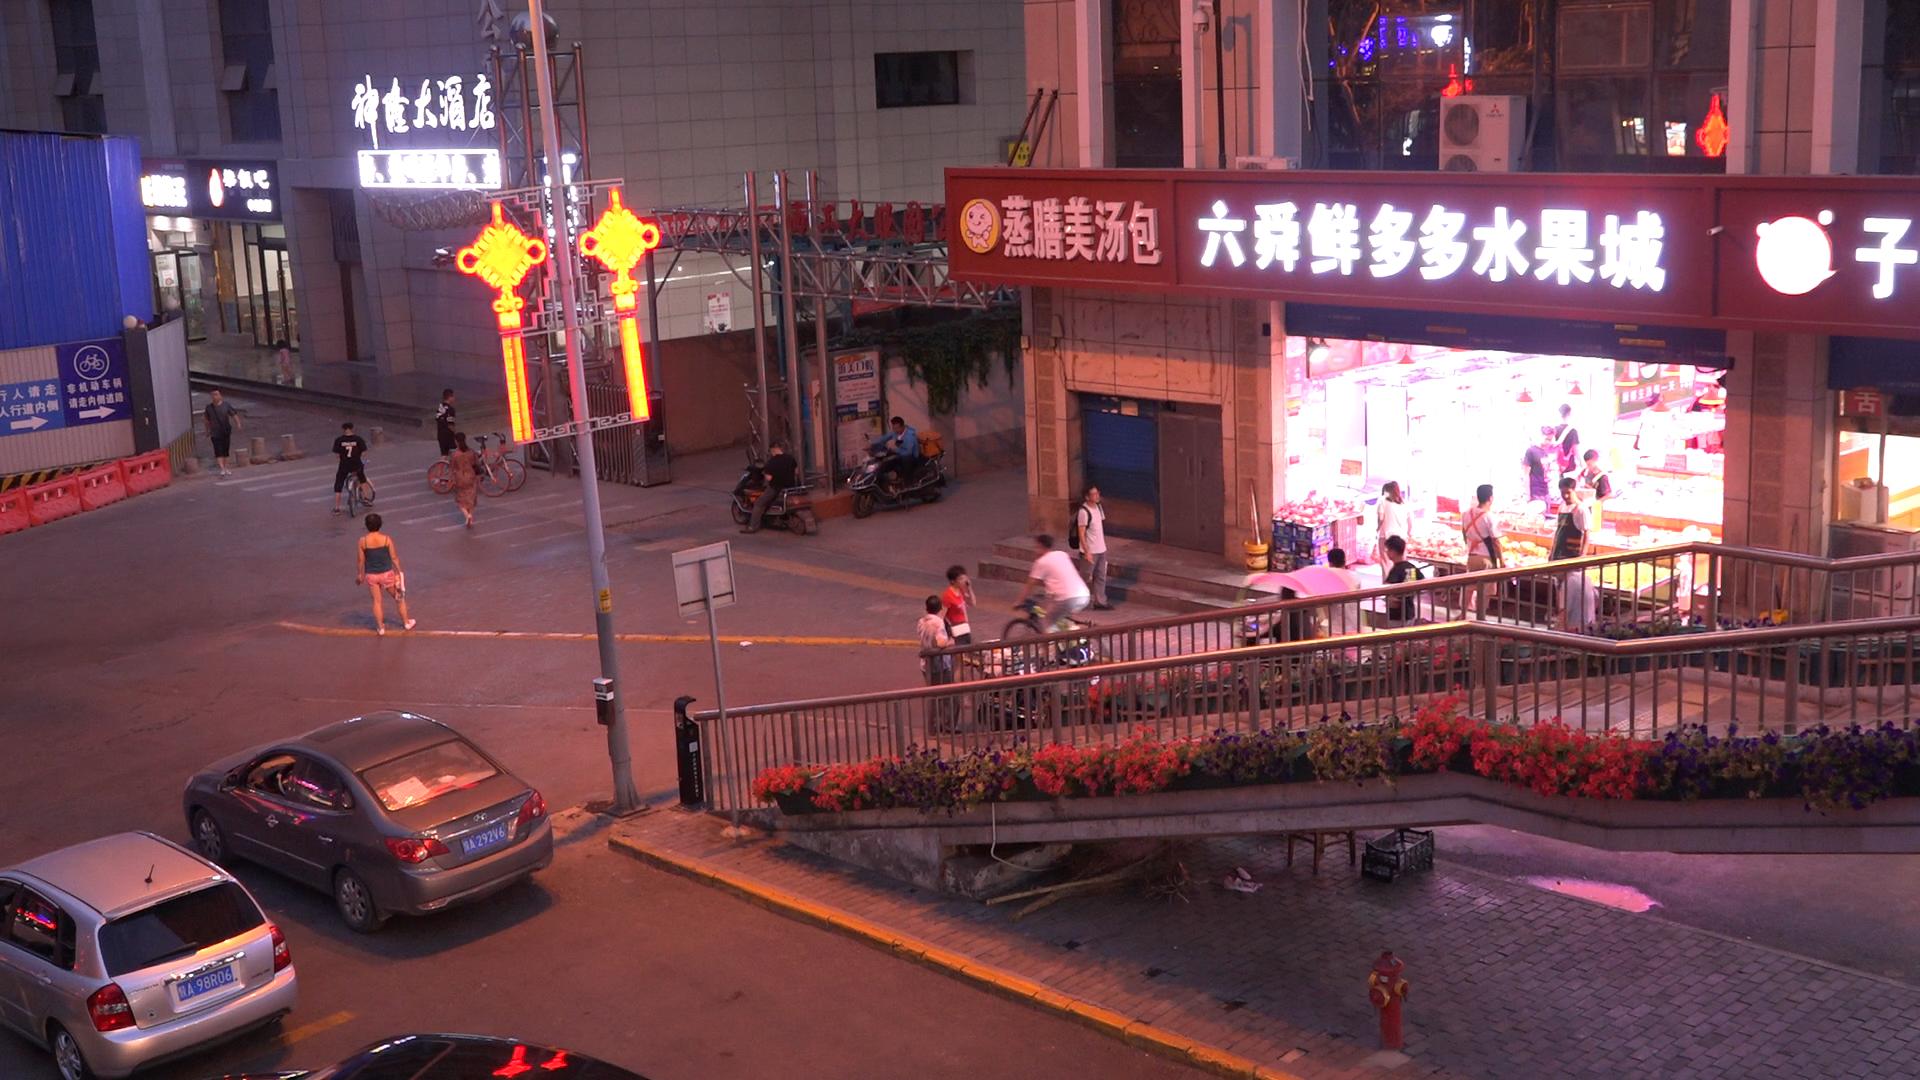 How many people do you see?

21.